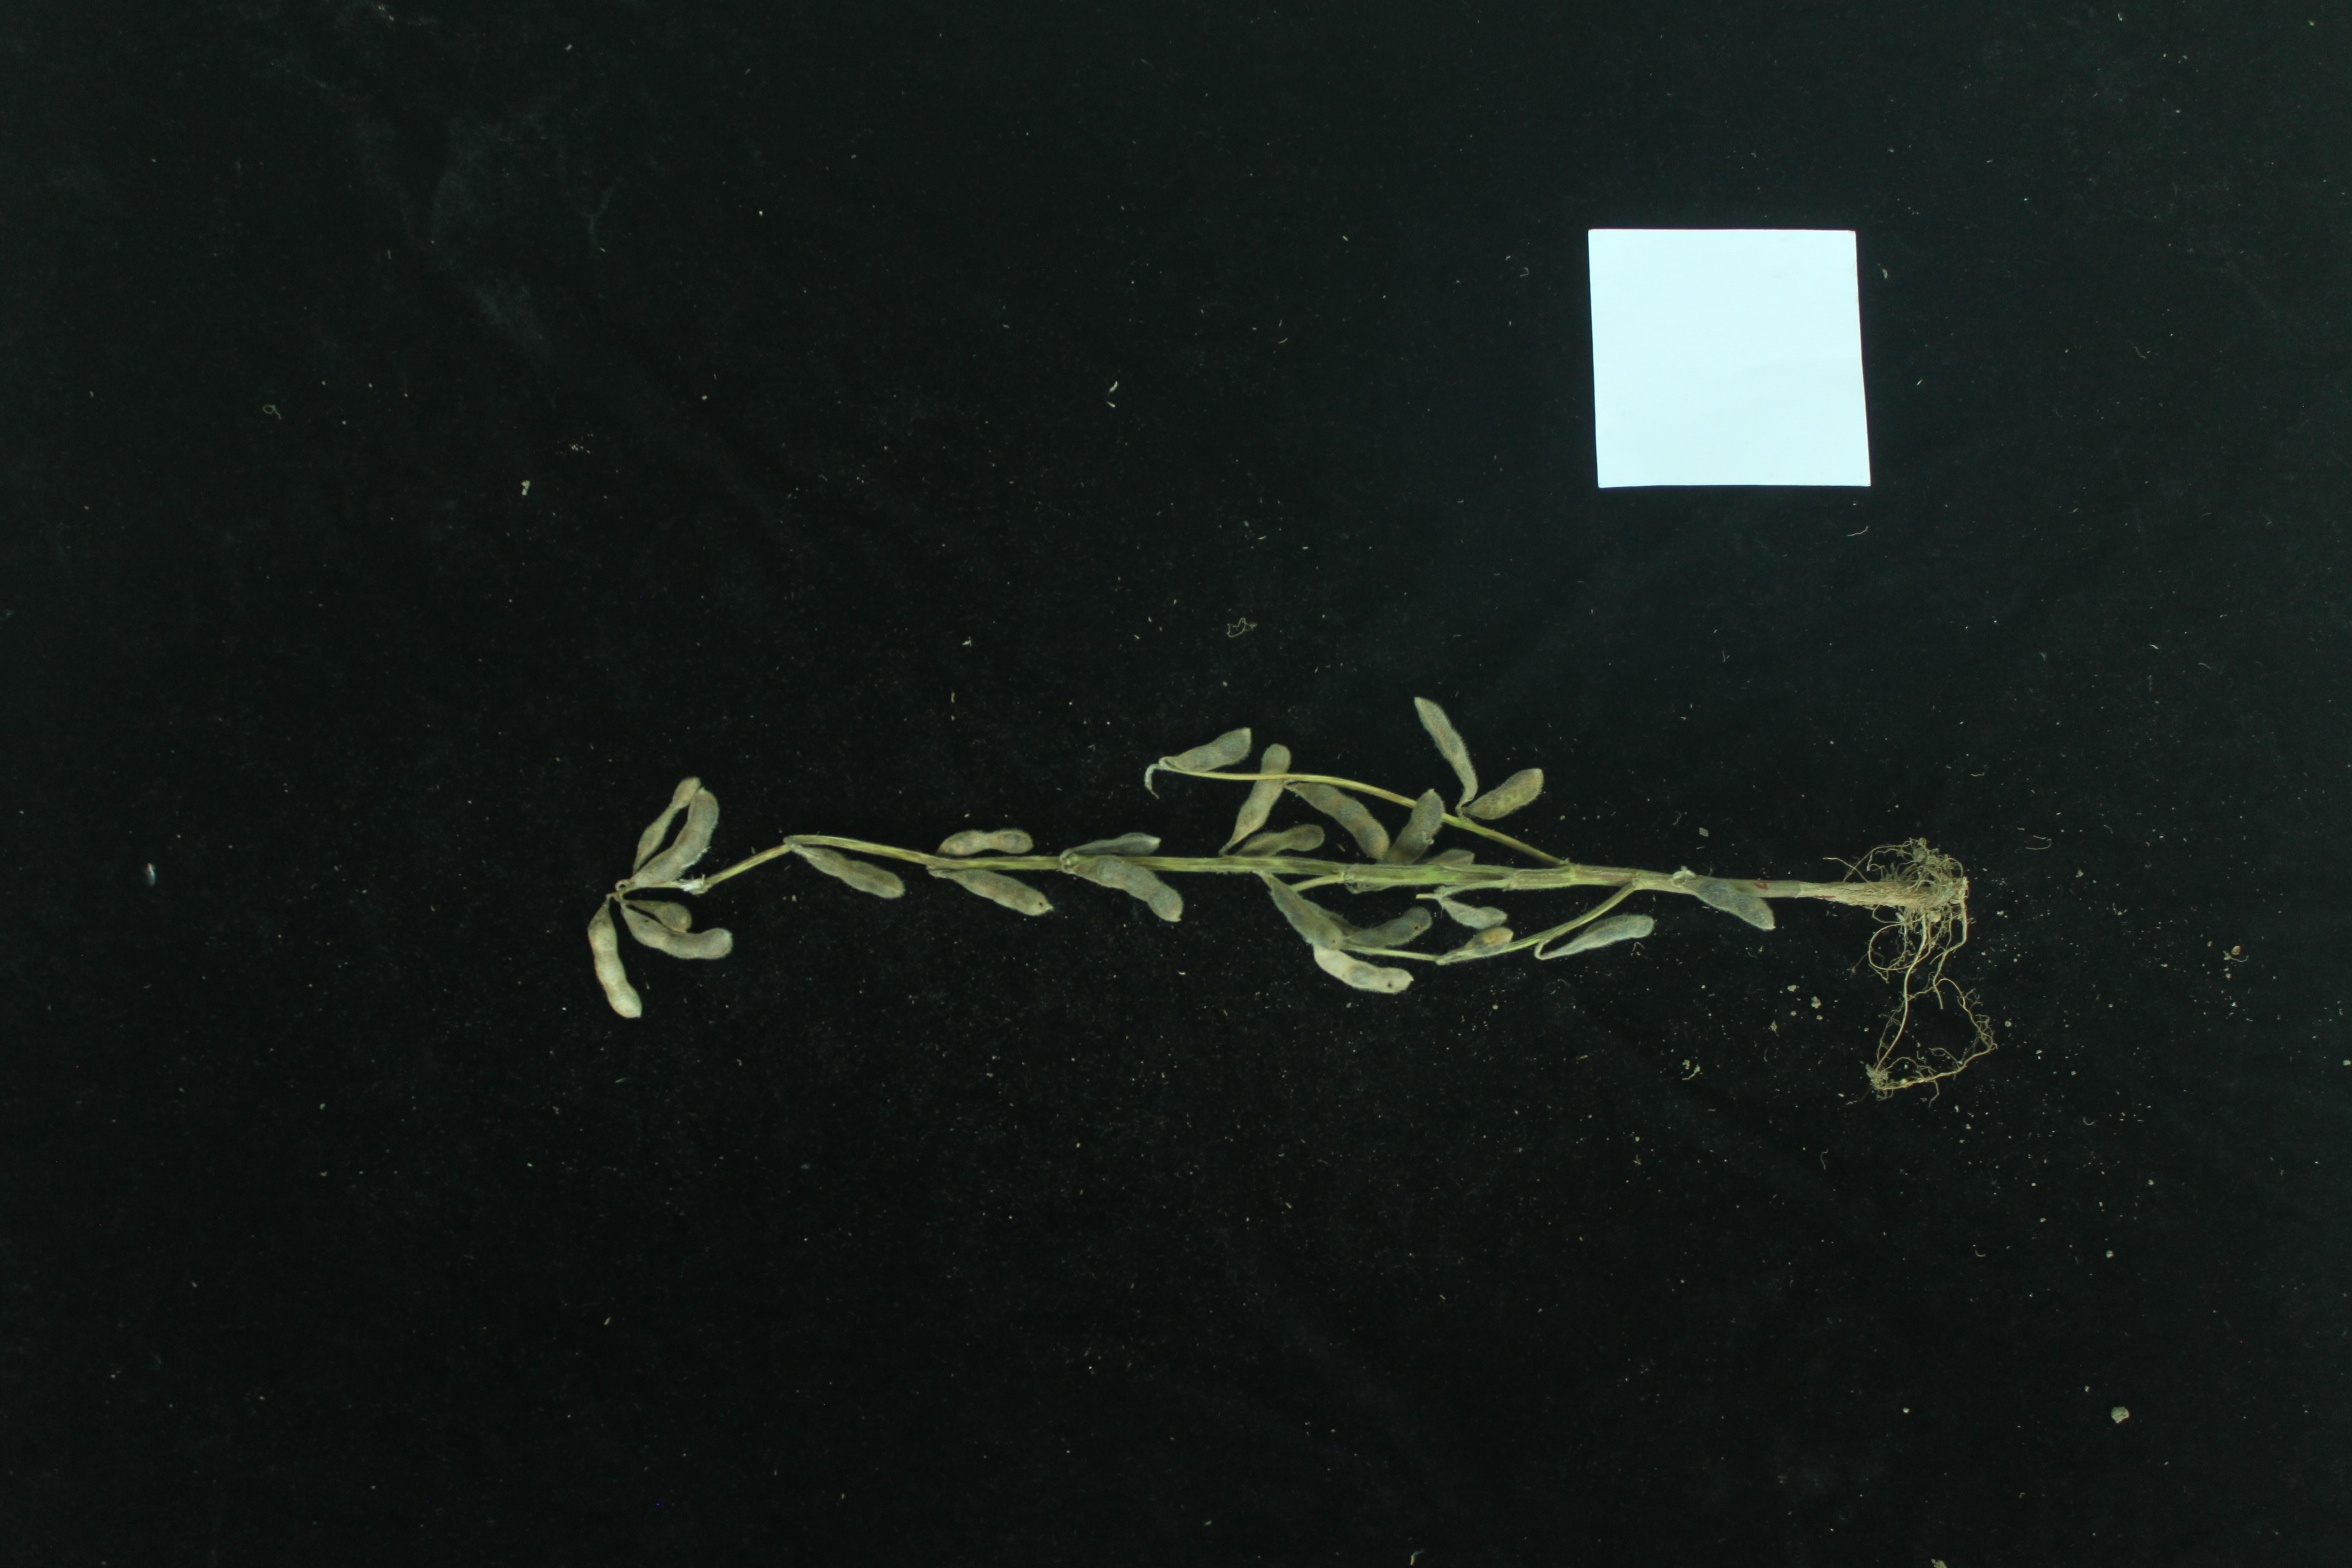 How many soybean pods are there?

25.